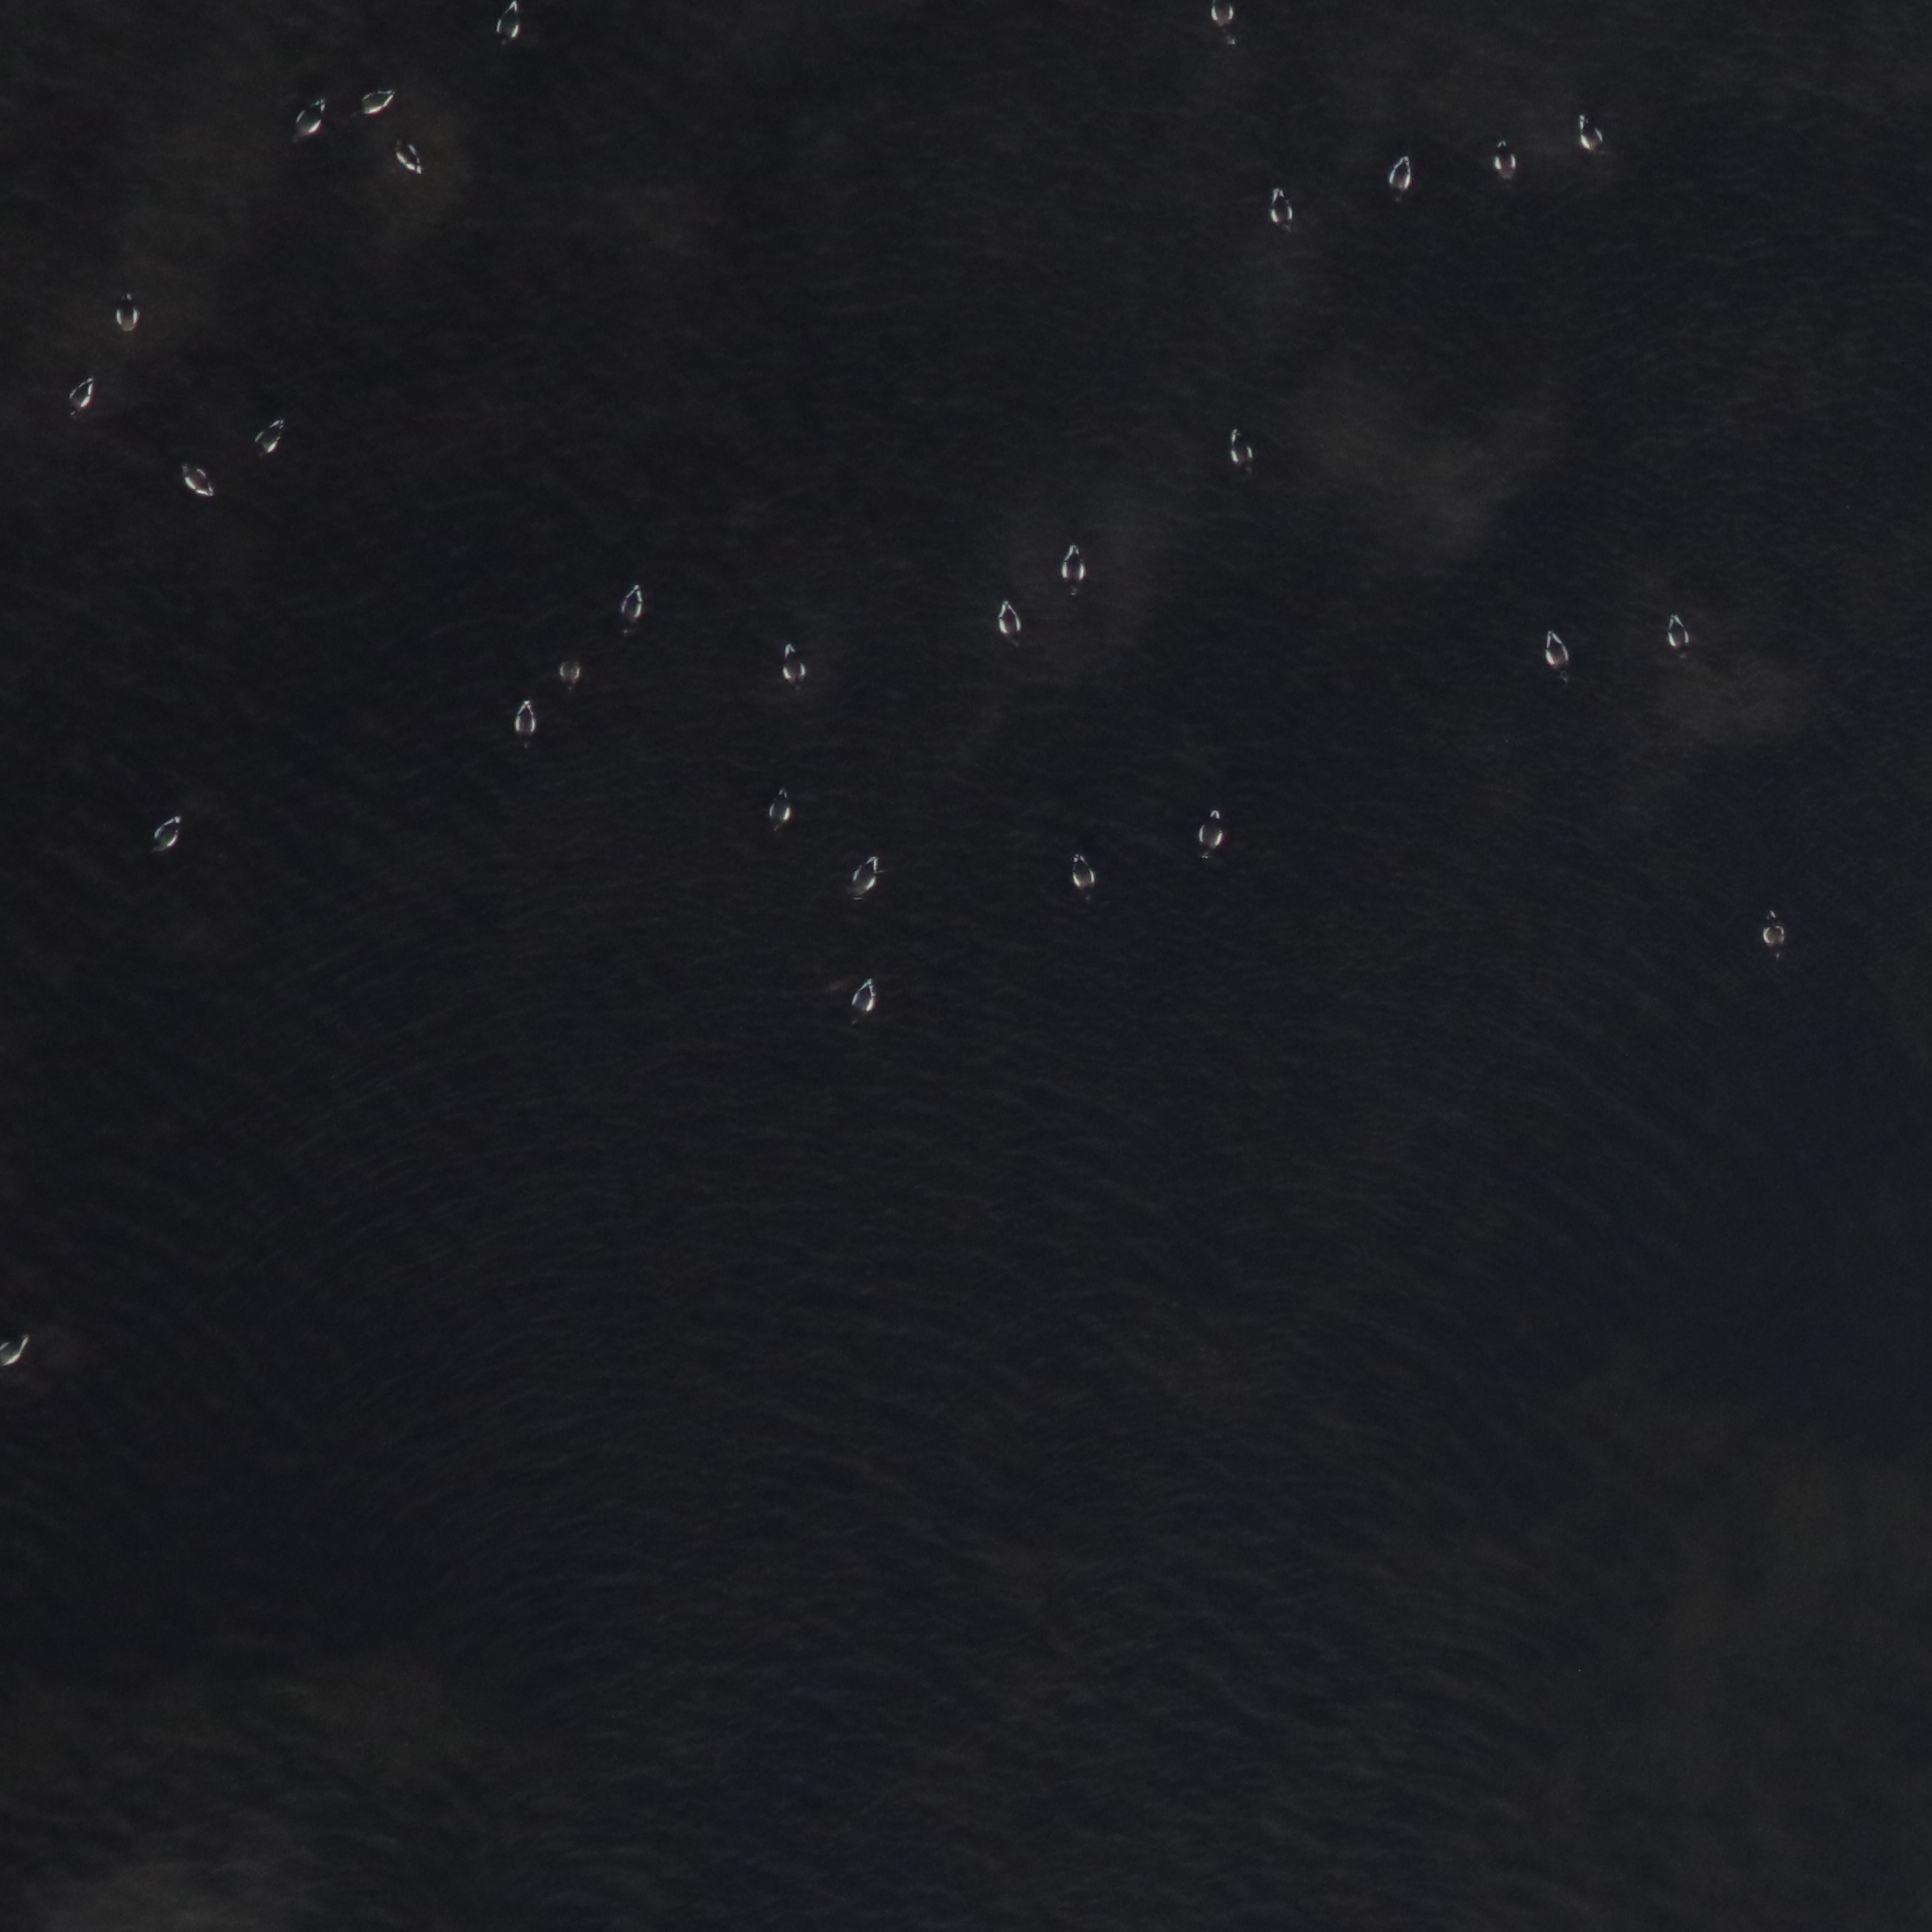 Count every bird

30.